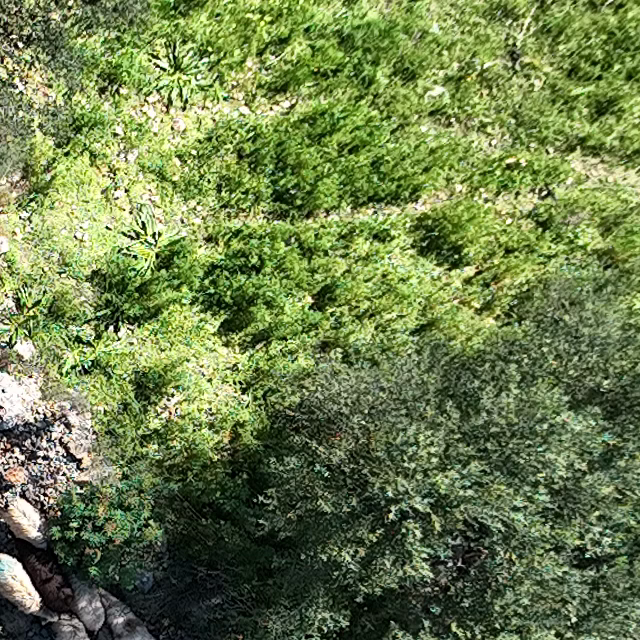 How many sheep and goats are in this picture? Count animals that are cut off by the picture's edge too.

7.